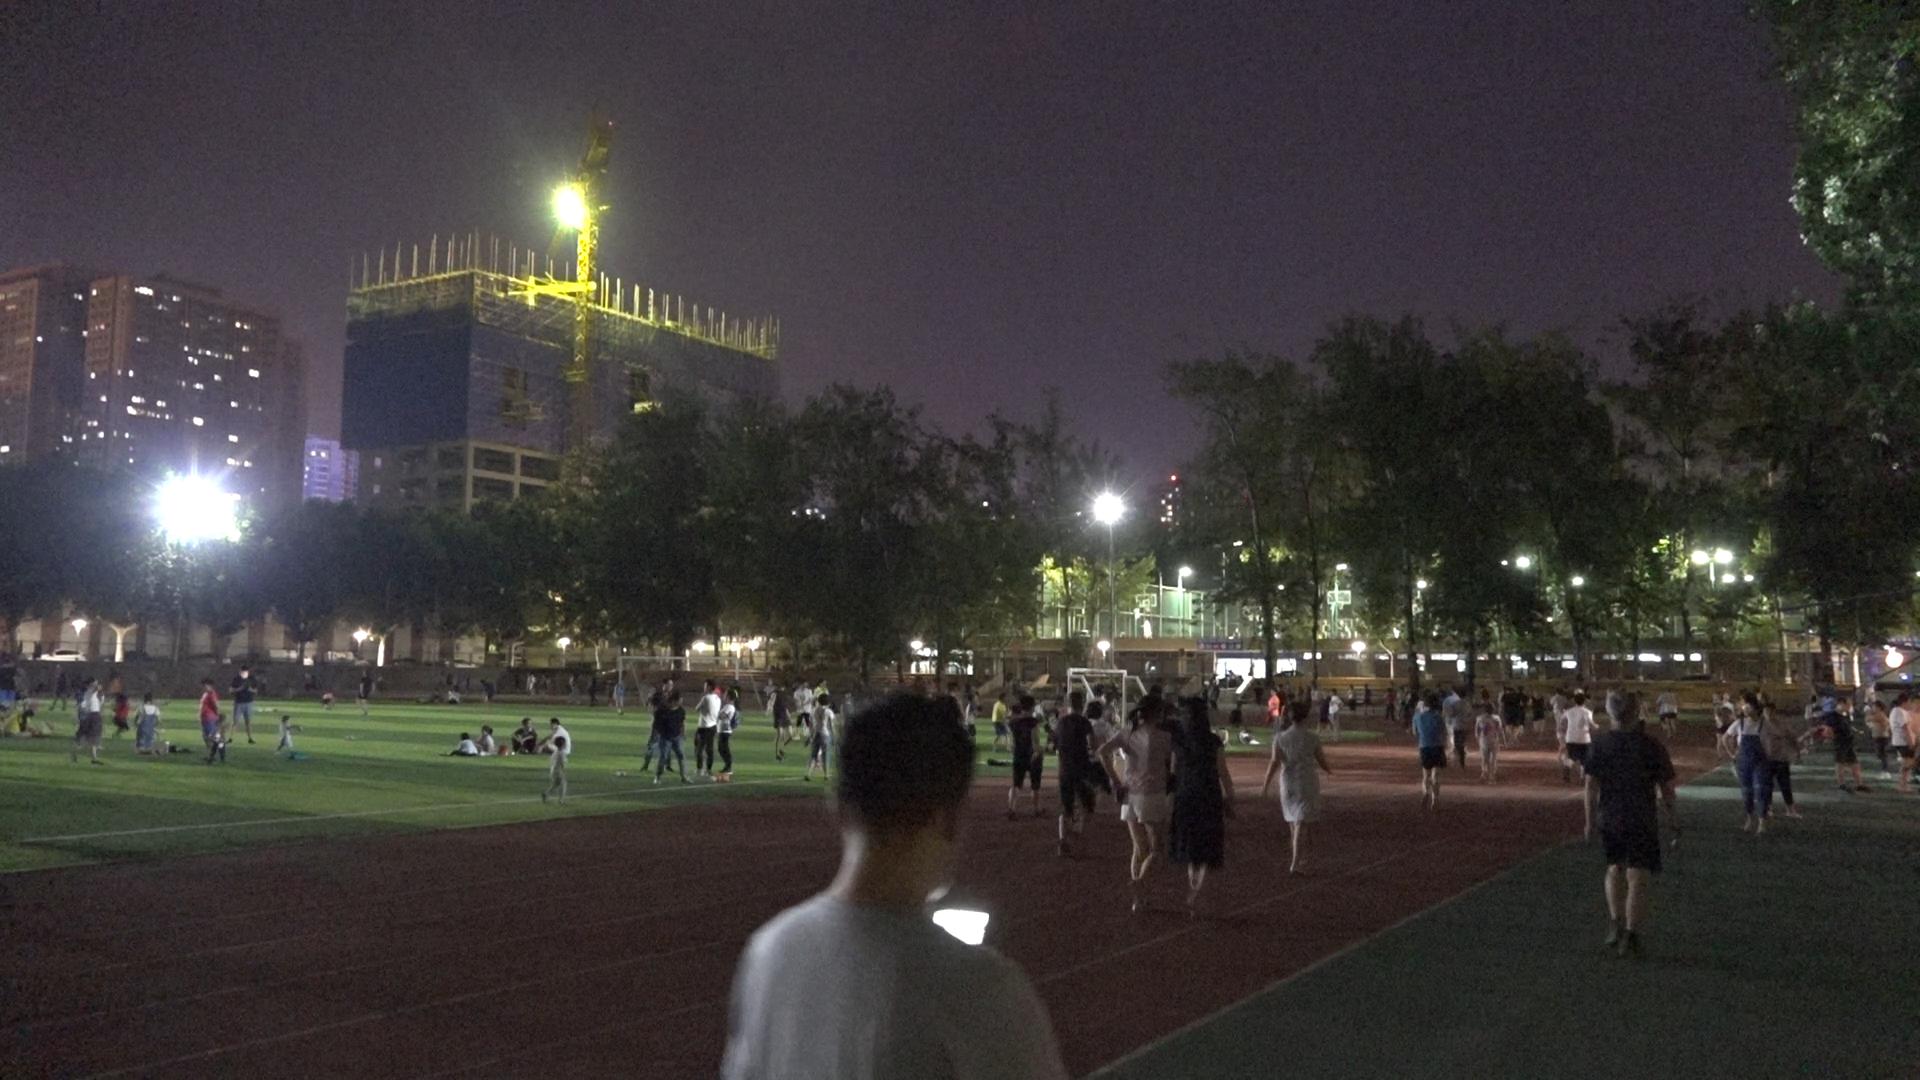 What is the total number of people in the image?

125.